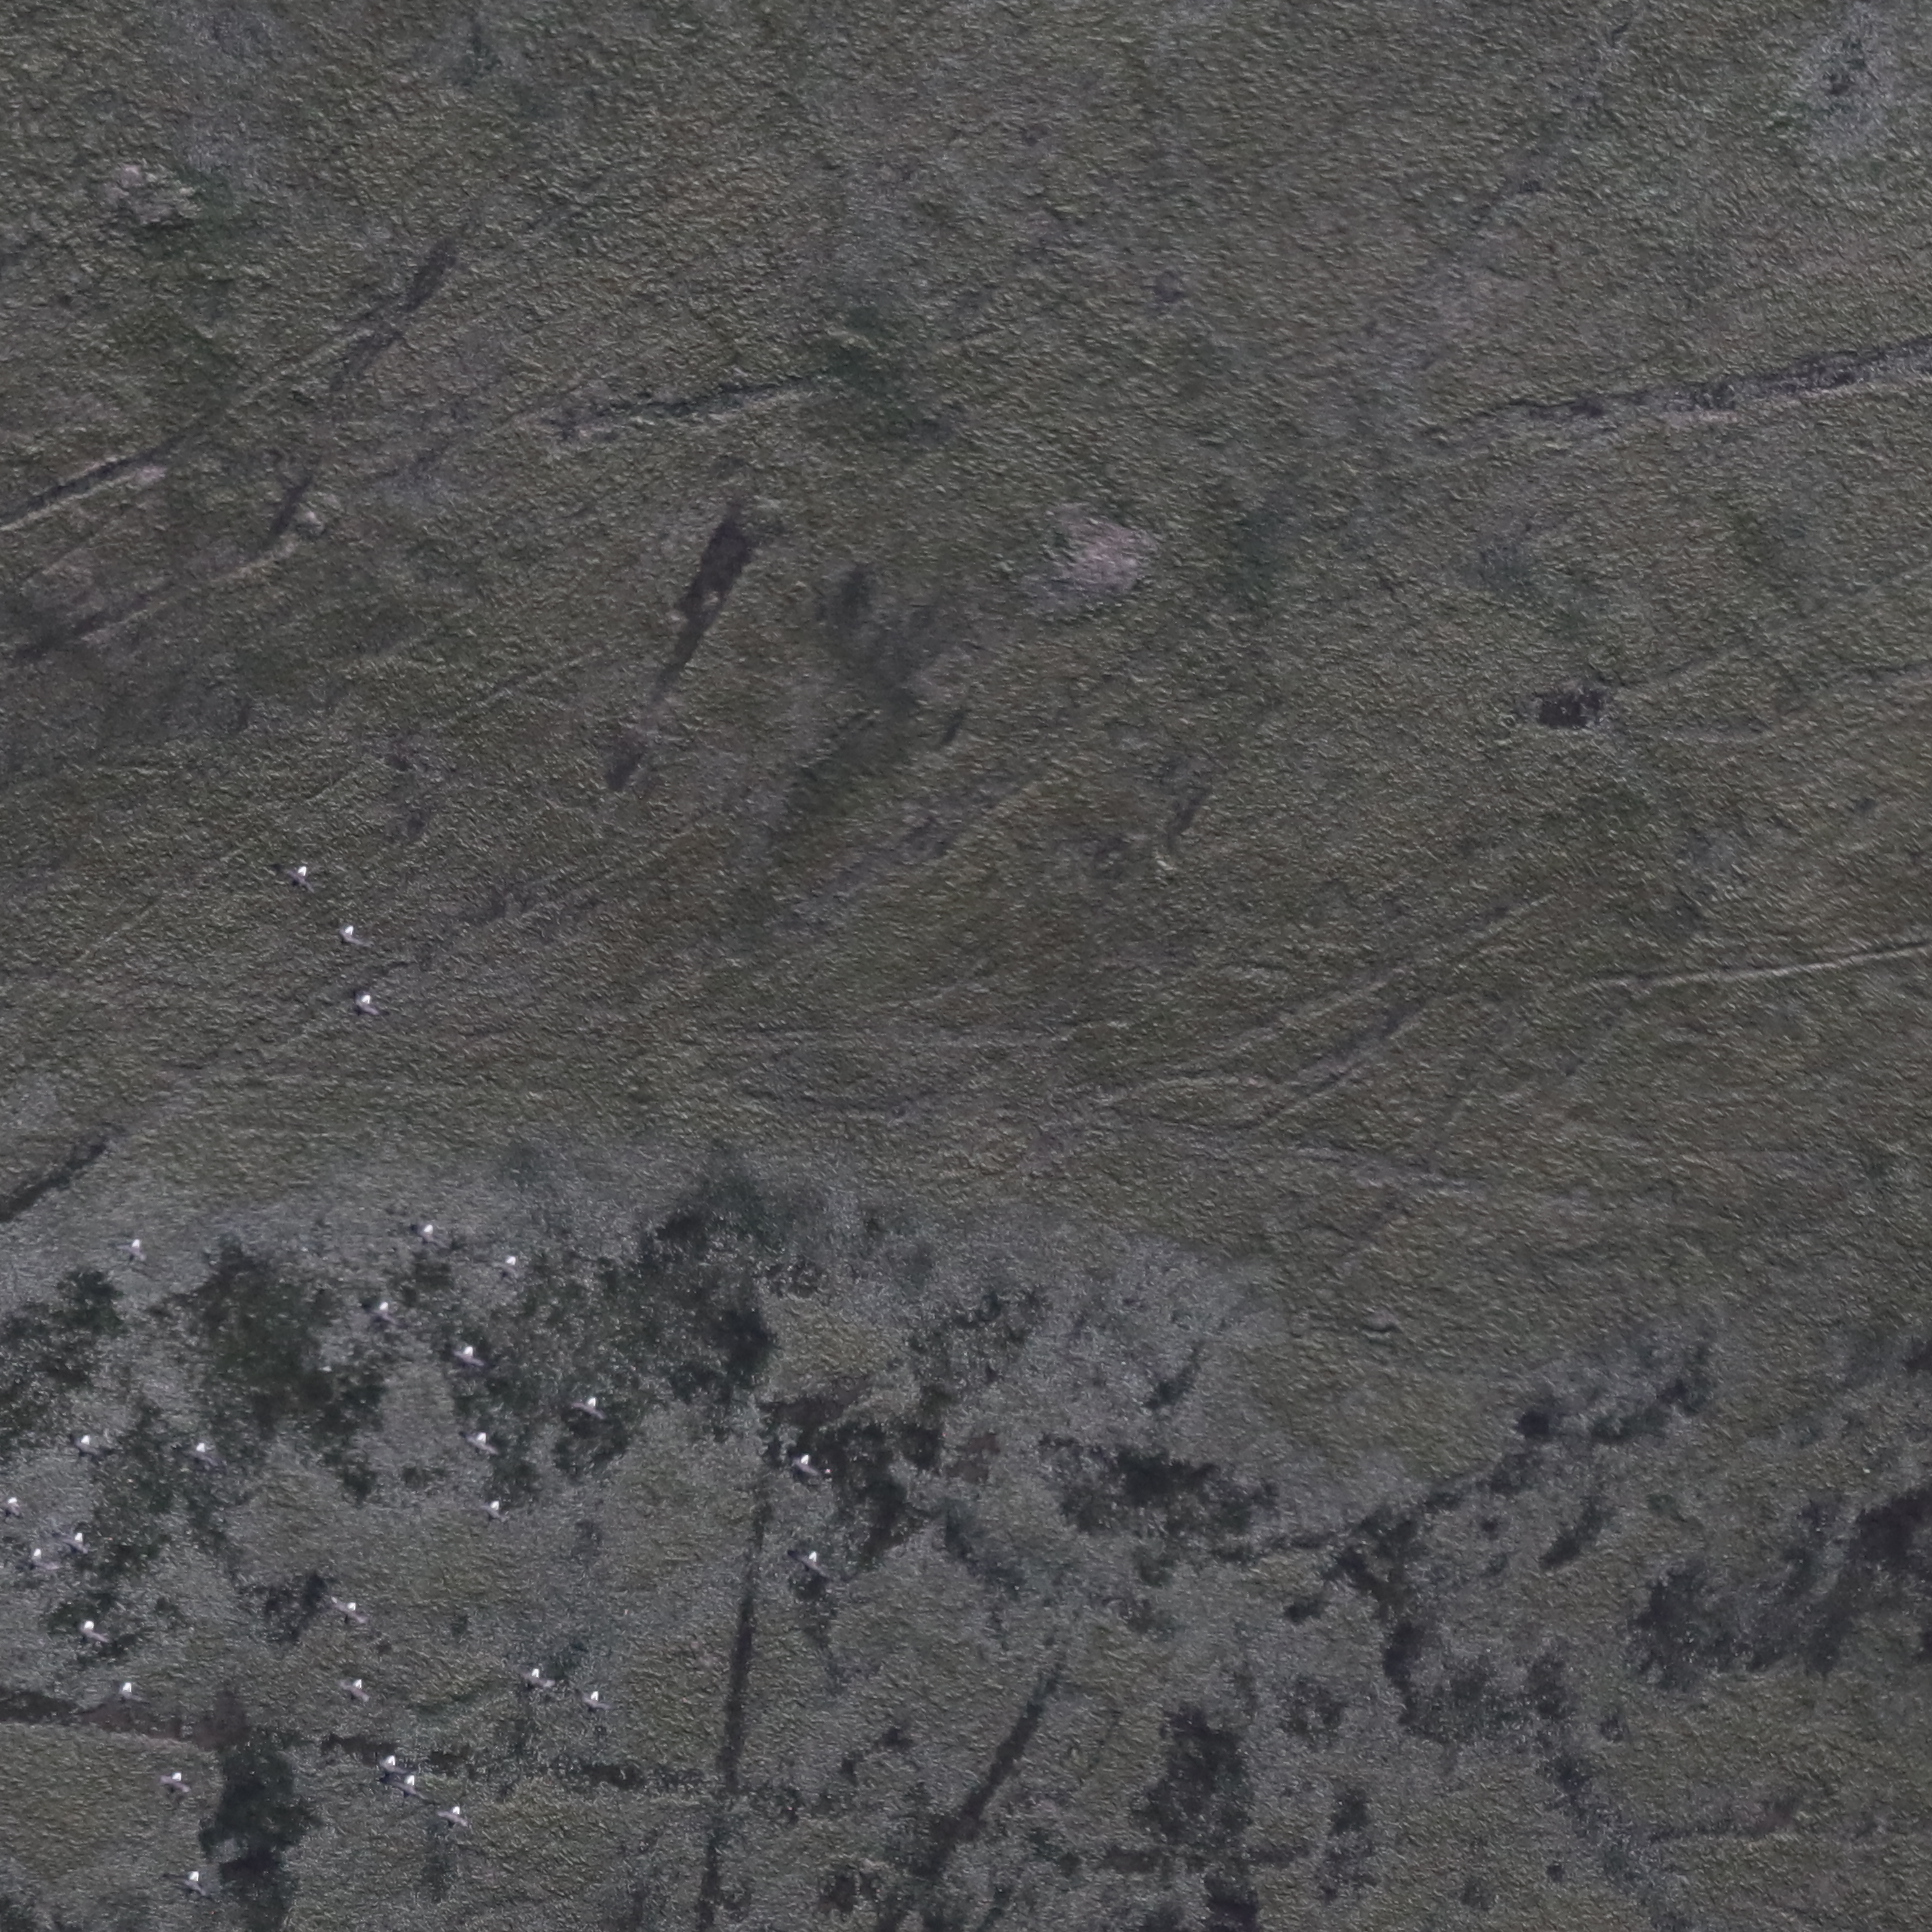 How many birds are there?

29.